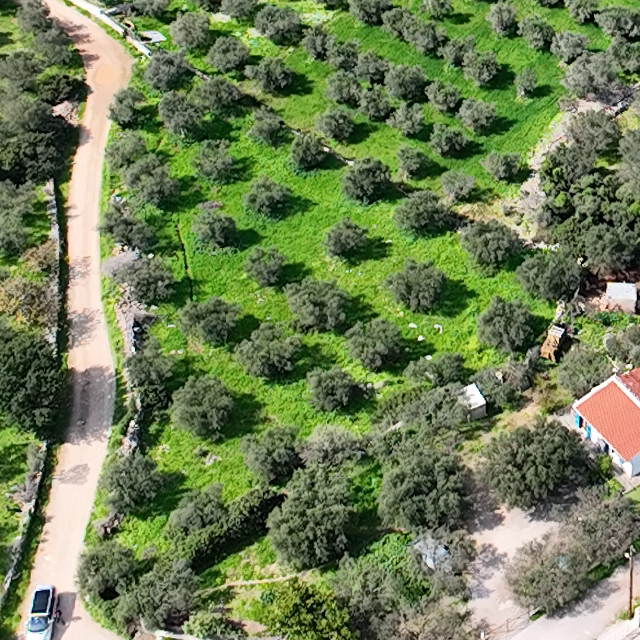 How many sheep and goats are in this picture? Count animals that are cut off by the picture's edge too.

0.